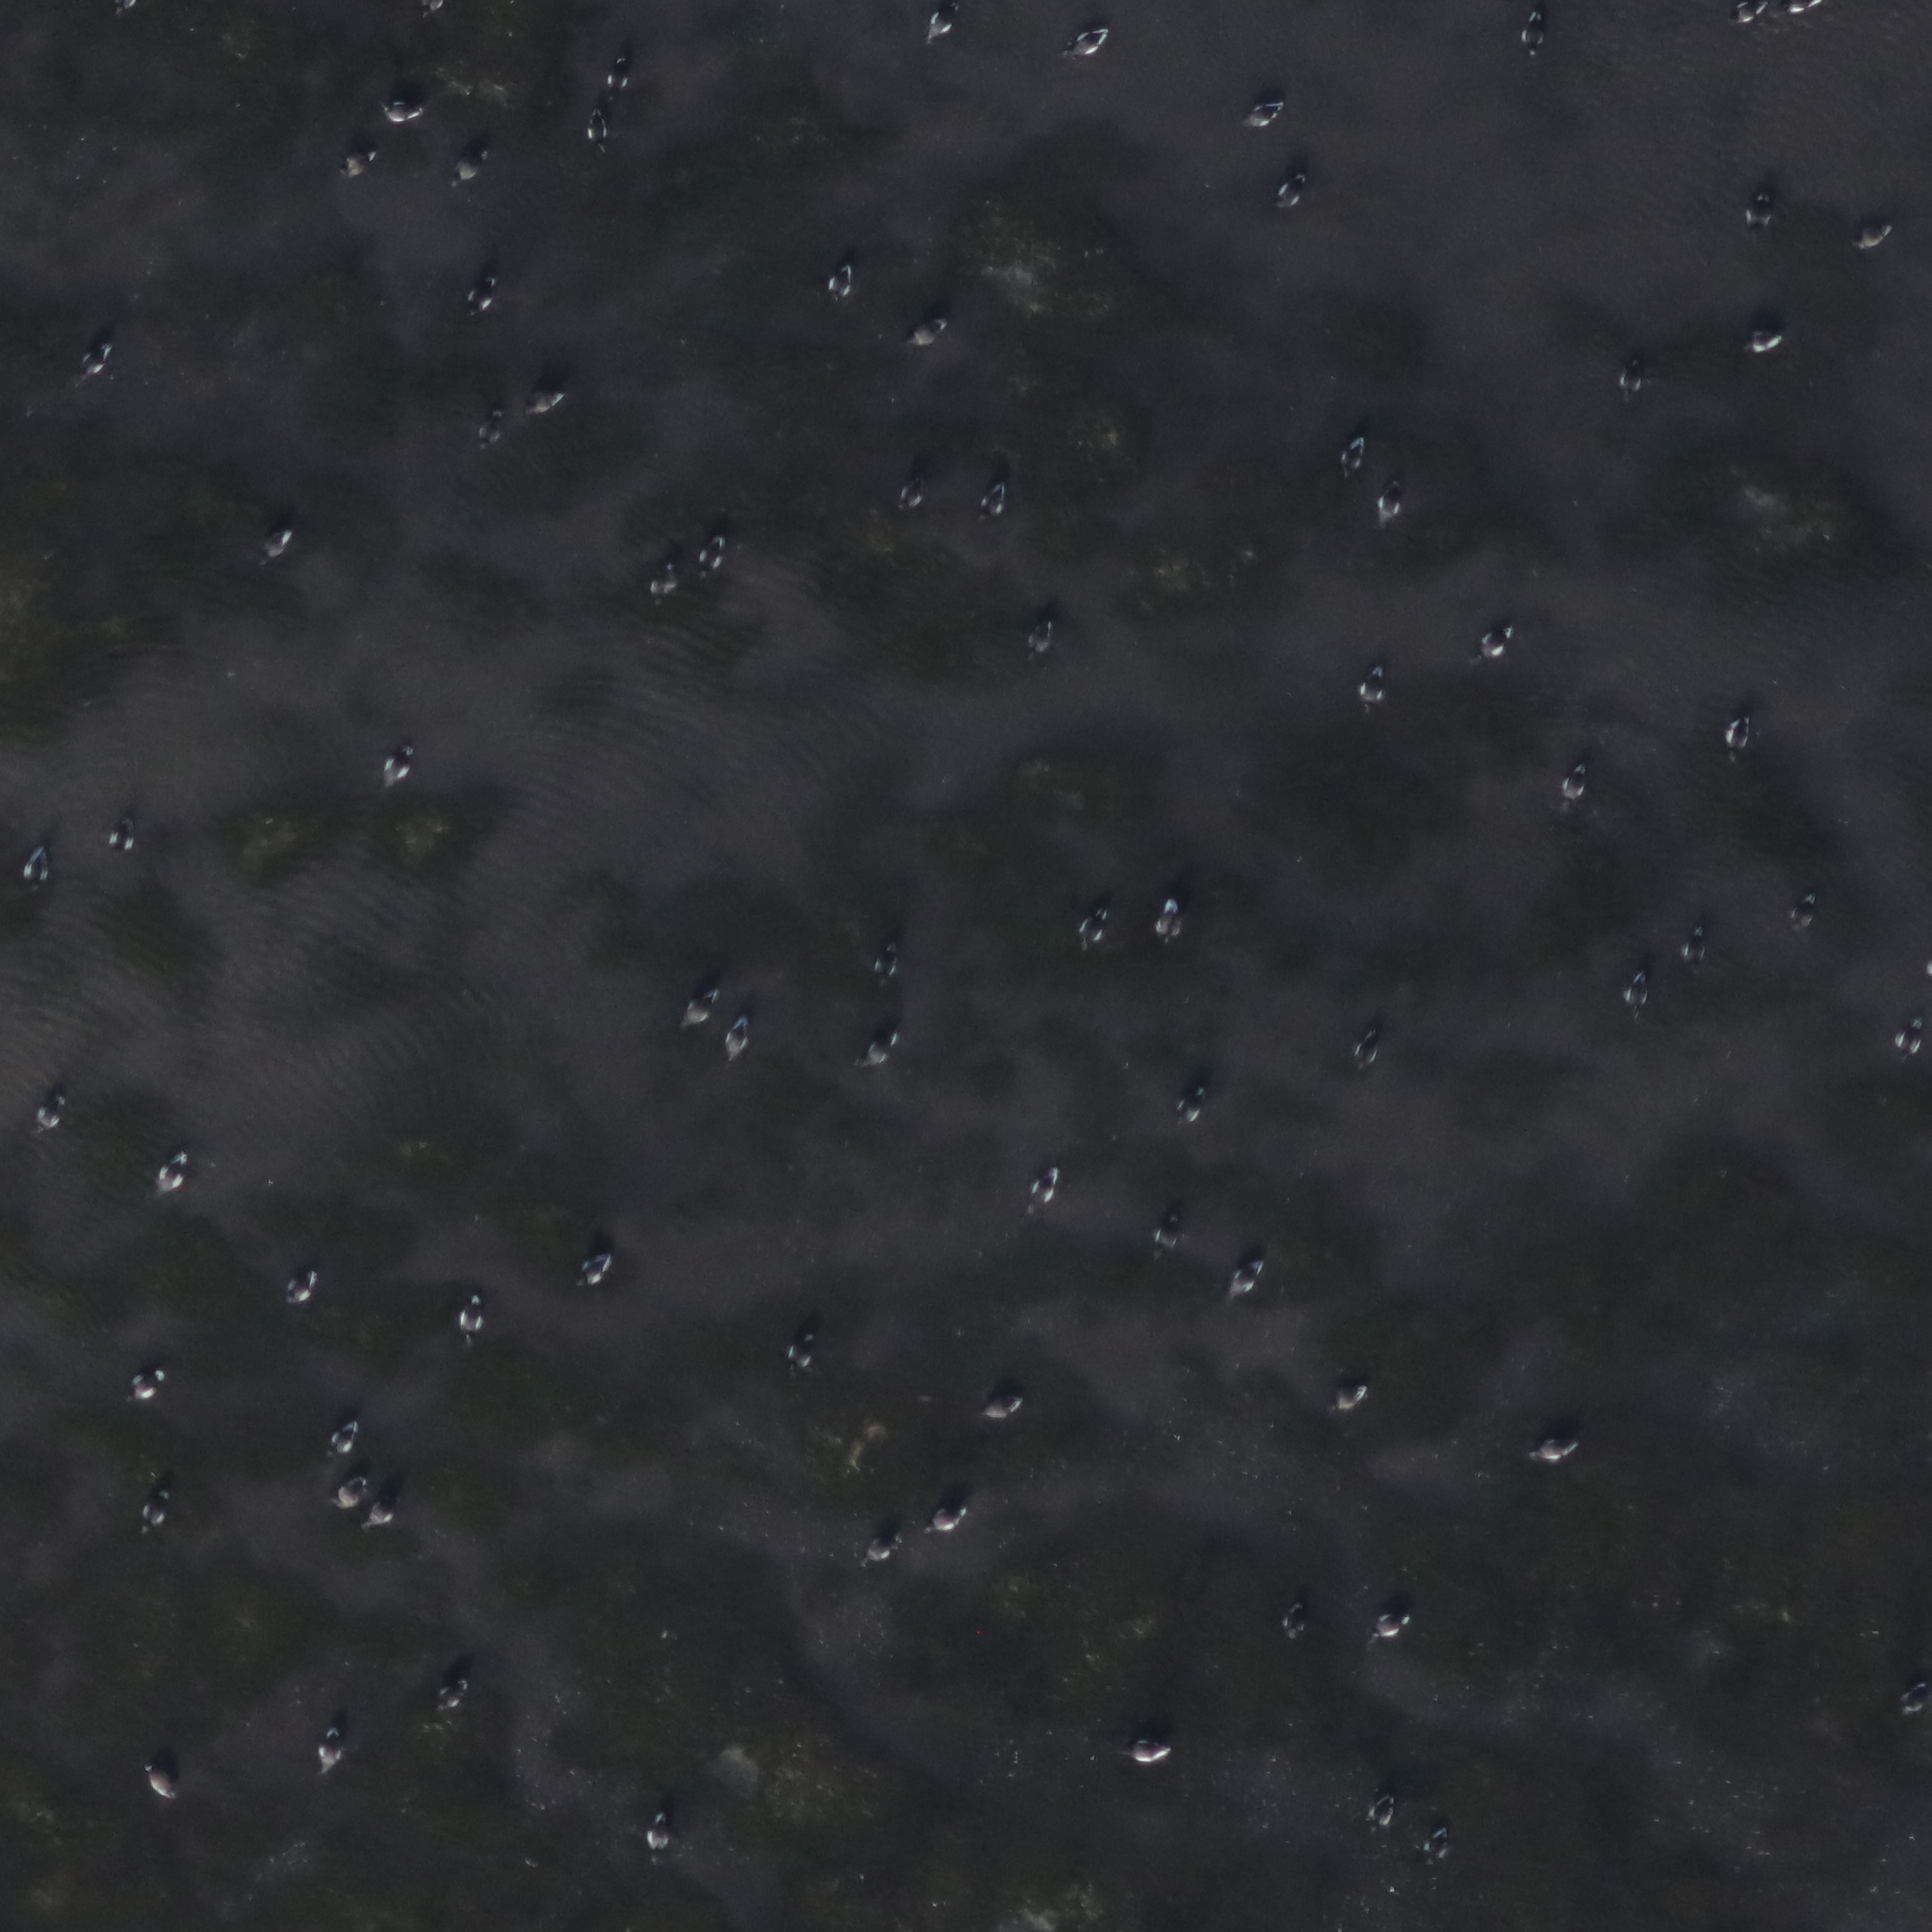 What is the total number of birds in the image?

78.